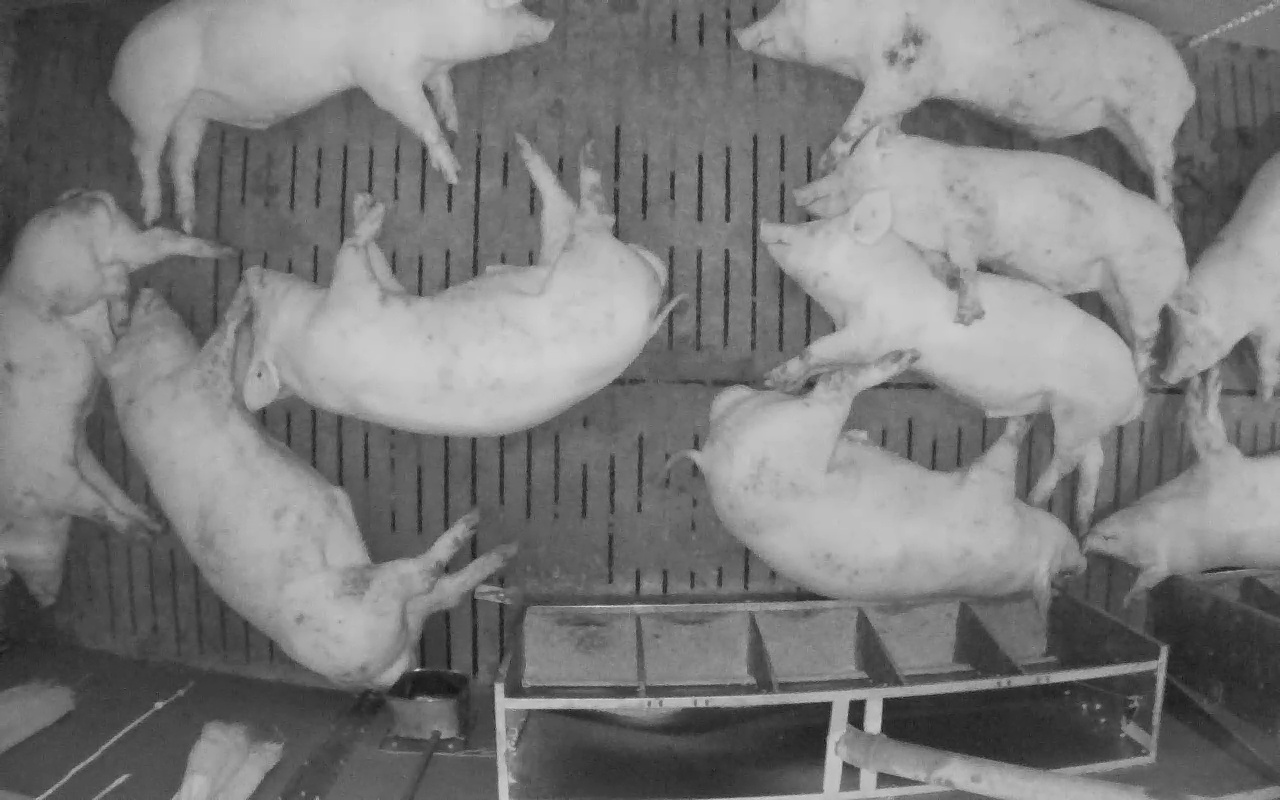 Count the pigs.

10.